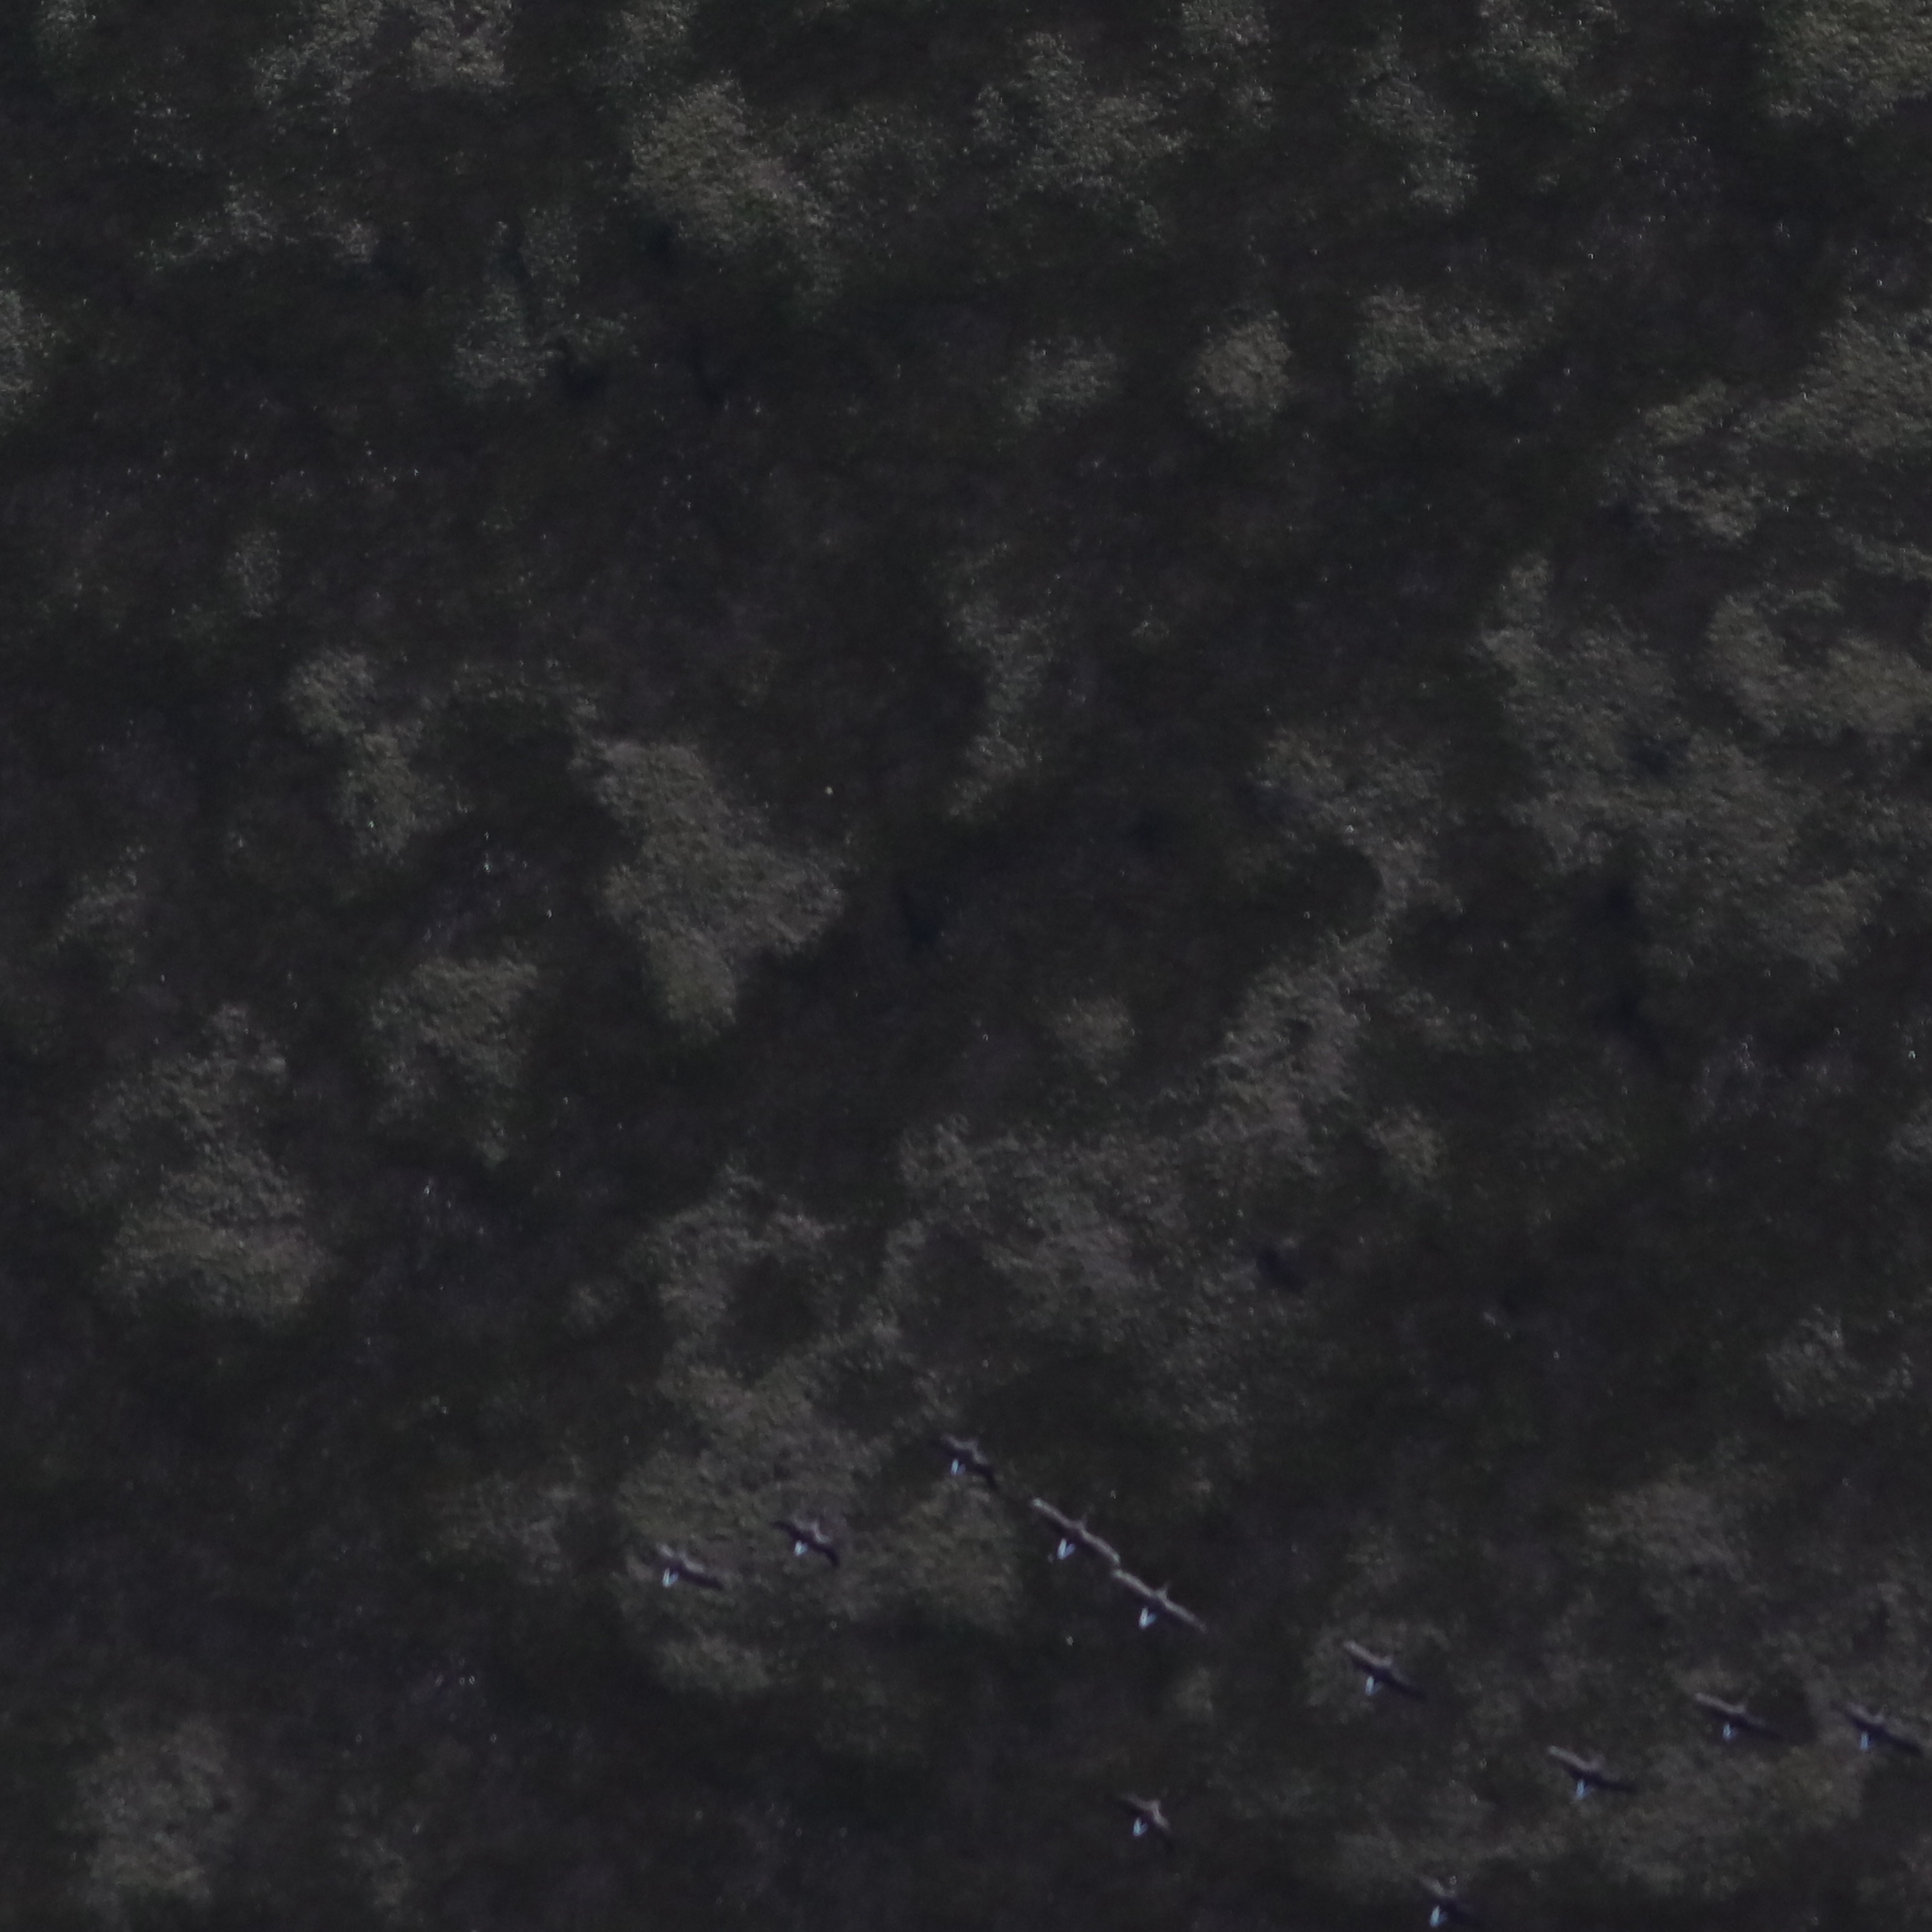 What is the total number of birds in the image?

11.